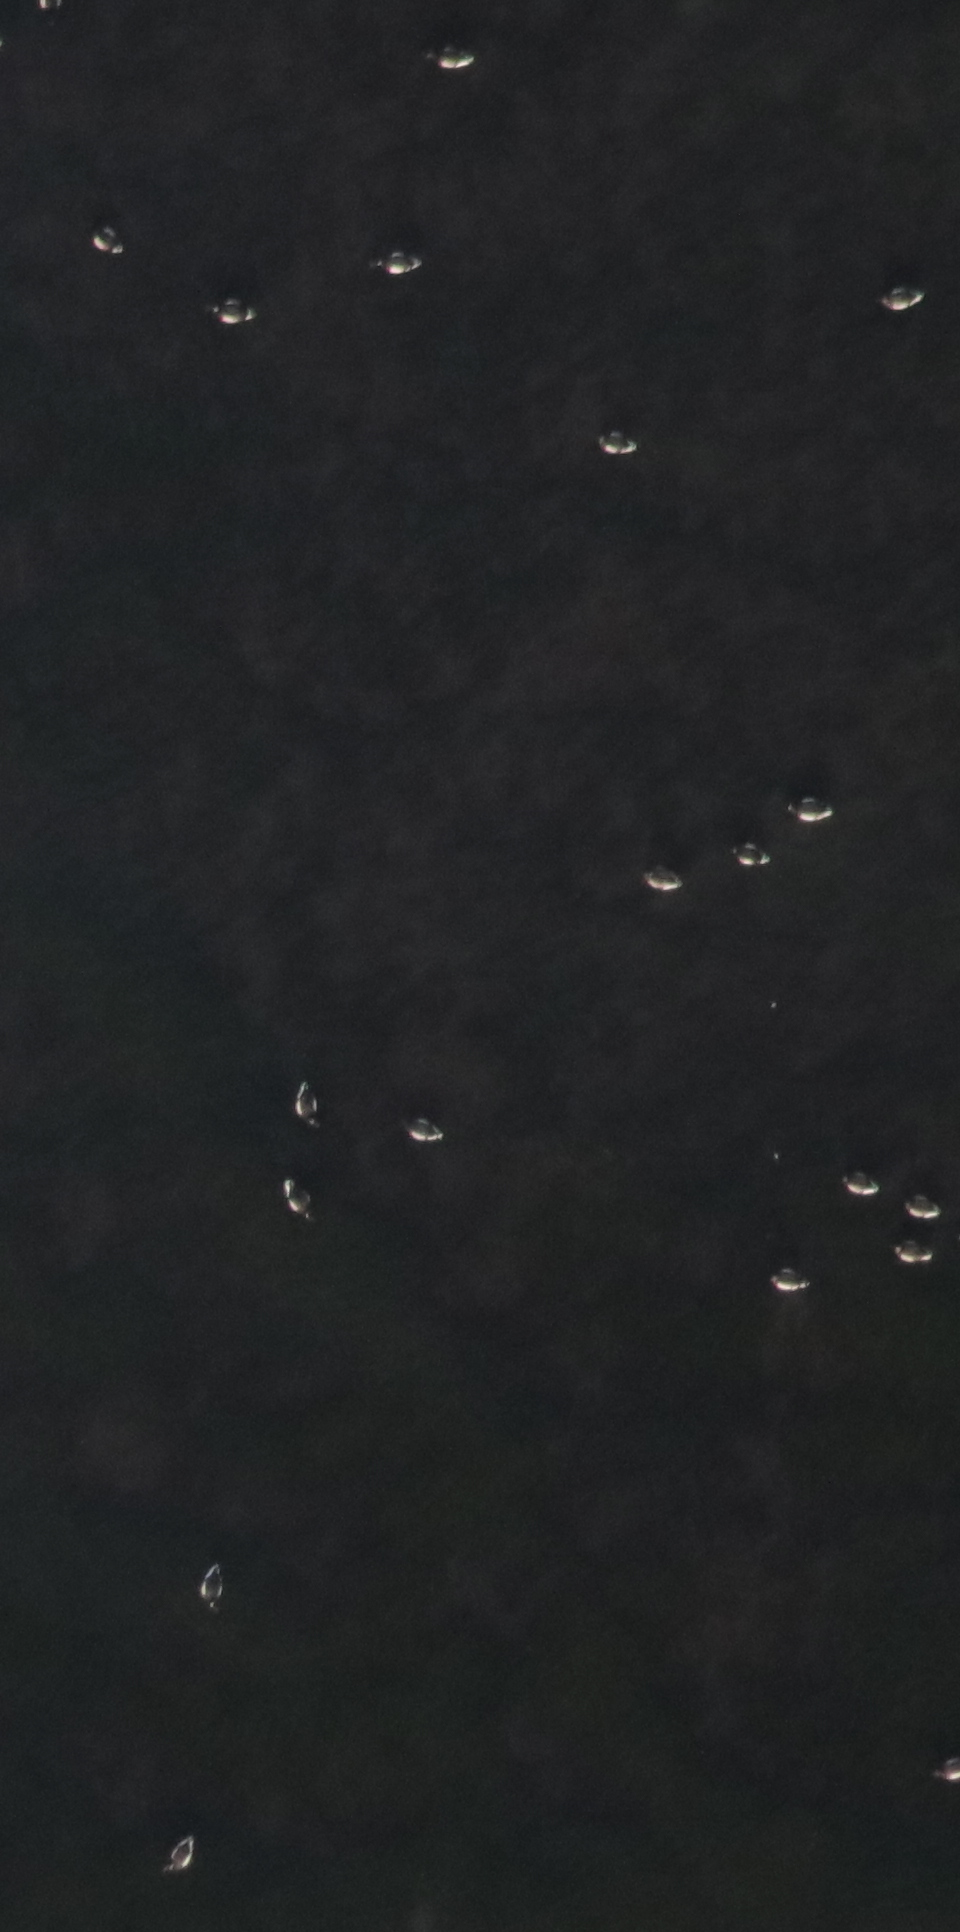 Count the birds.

19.